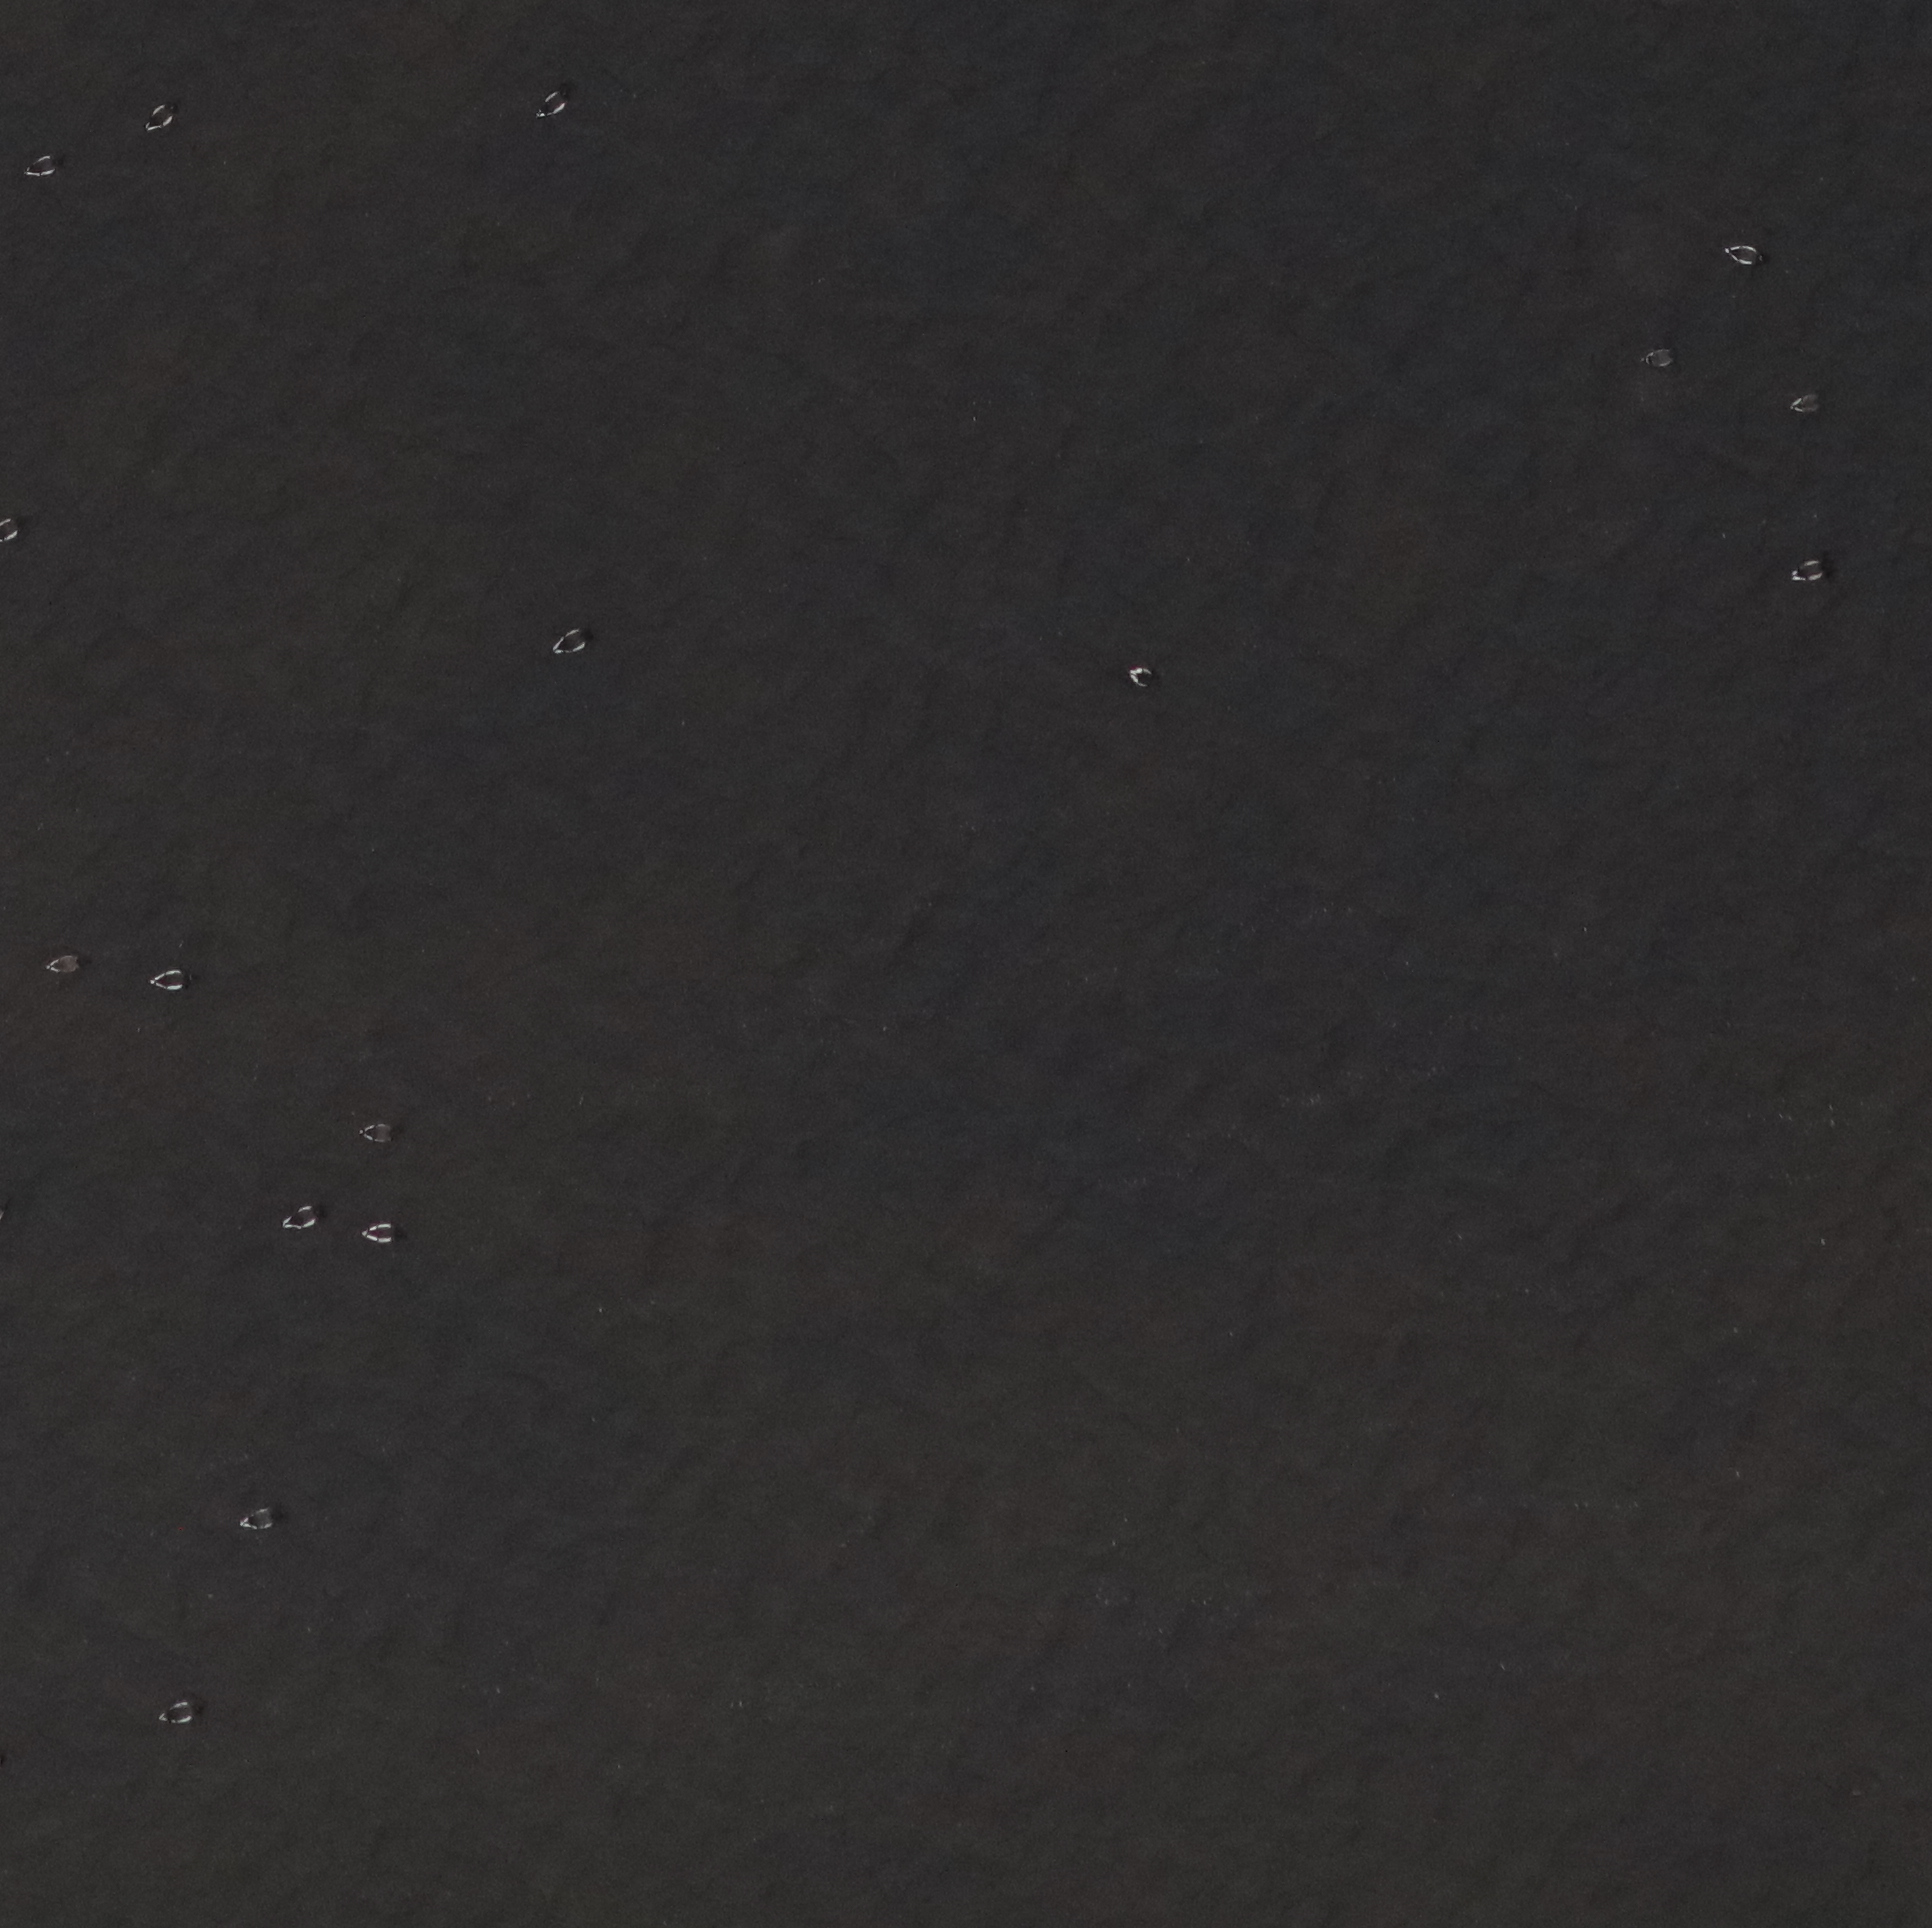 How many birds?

17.